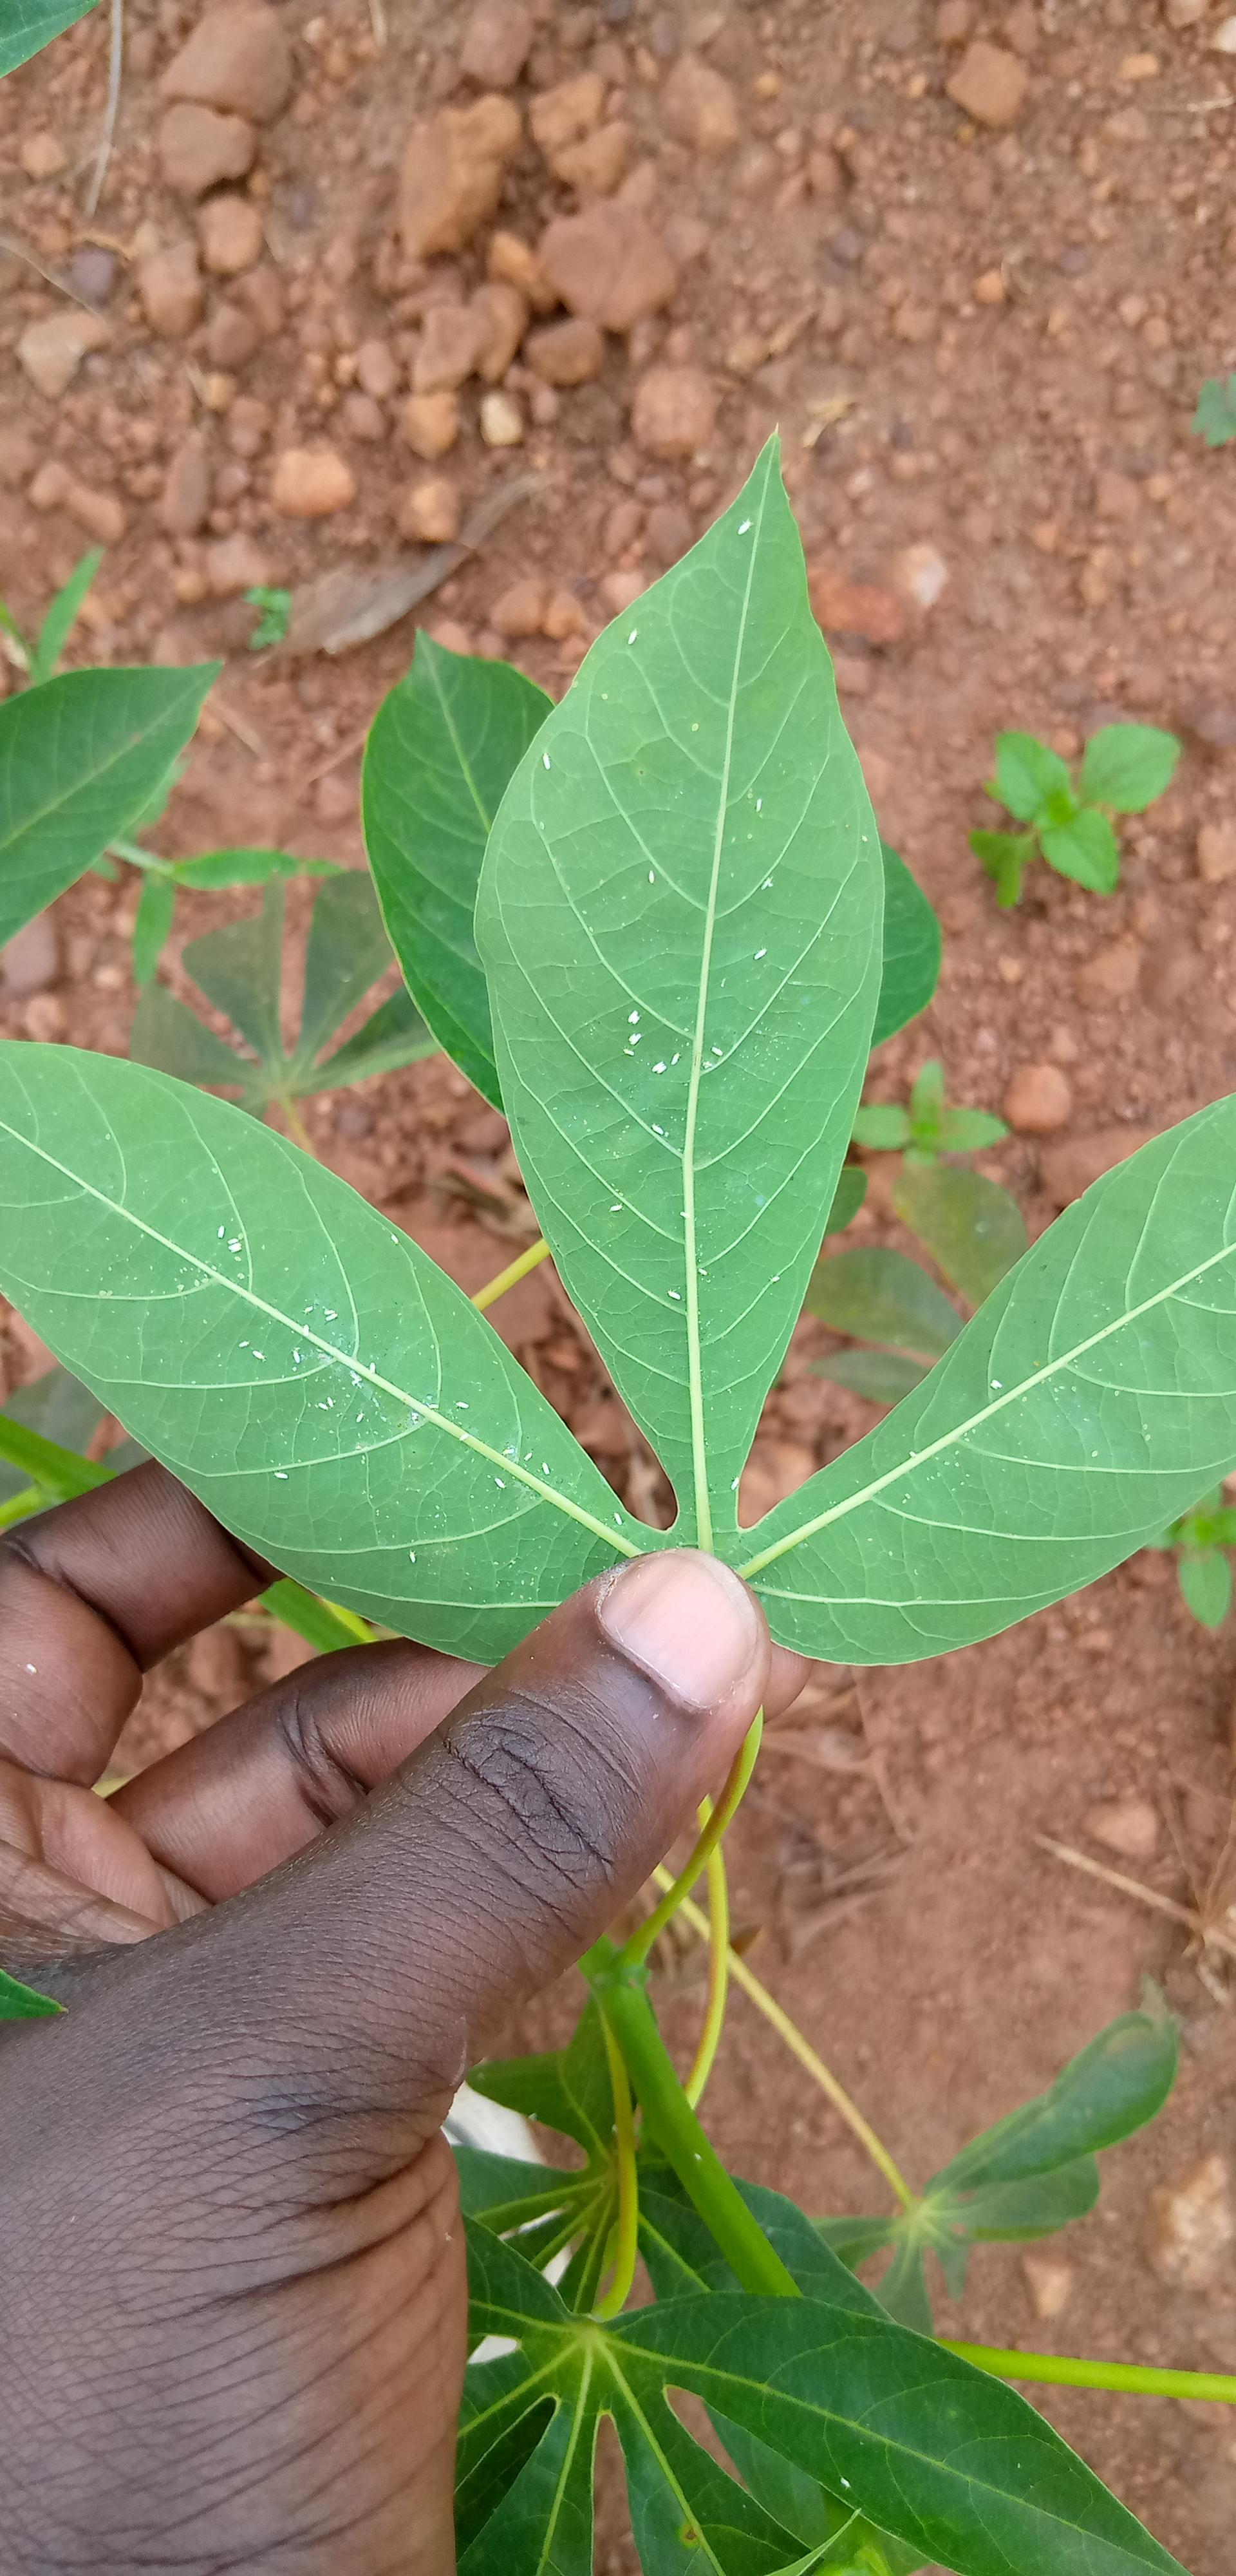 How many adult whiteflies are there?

48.